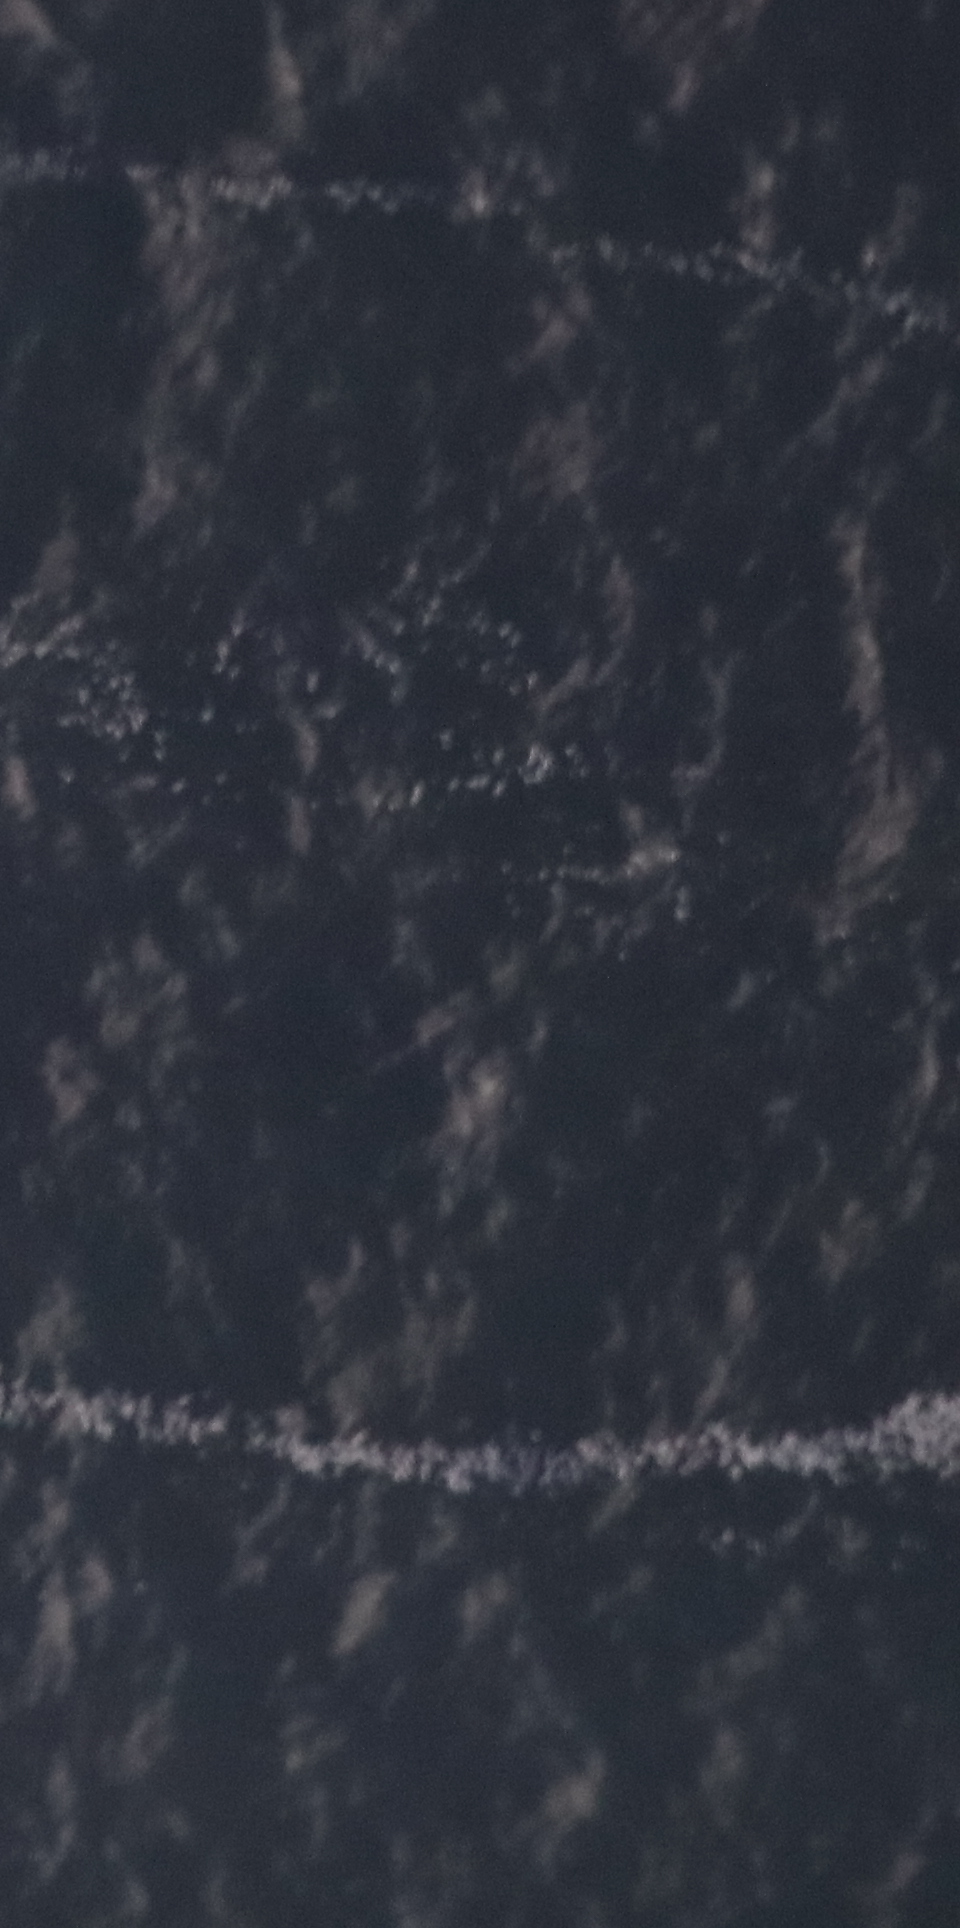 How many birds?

0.